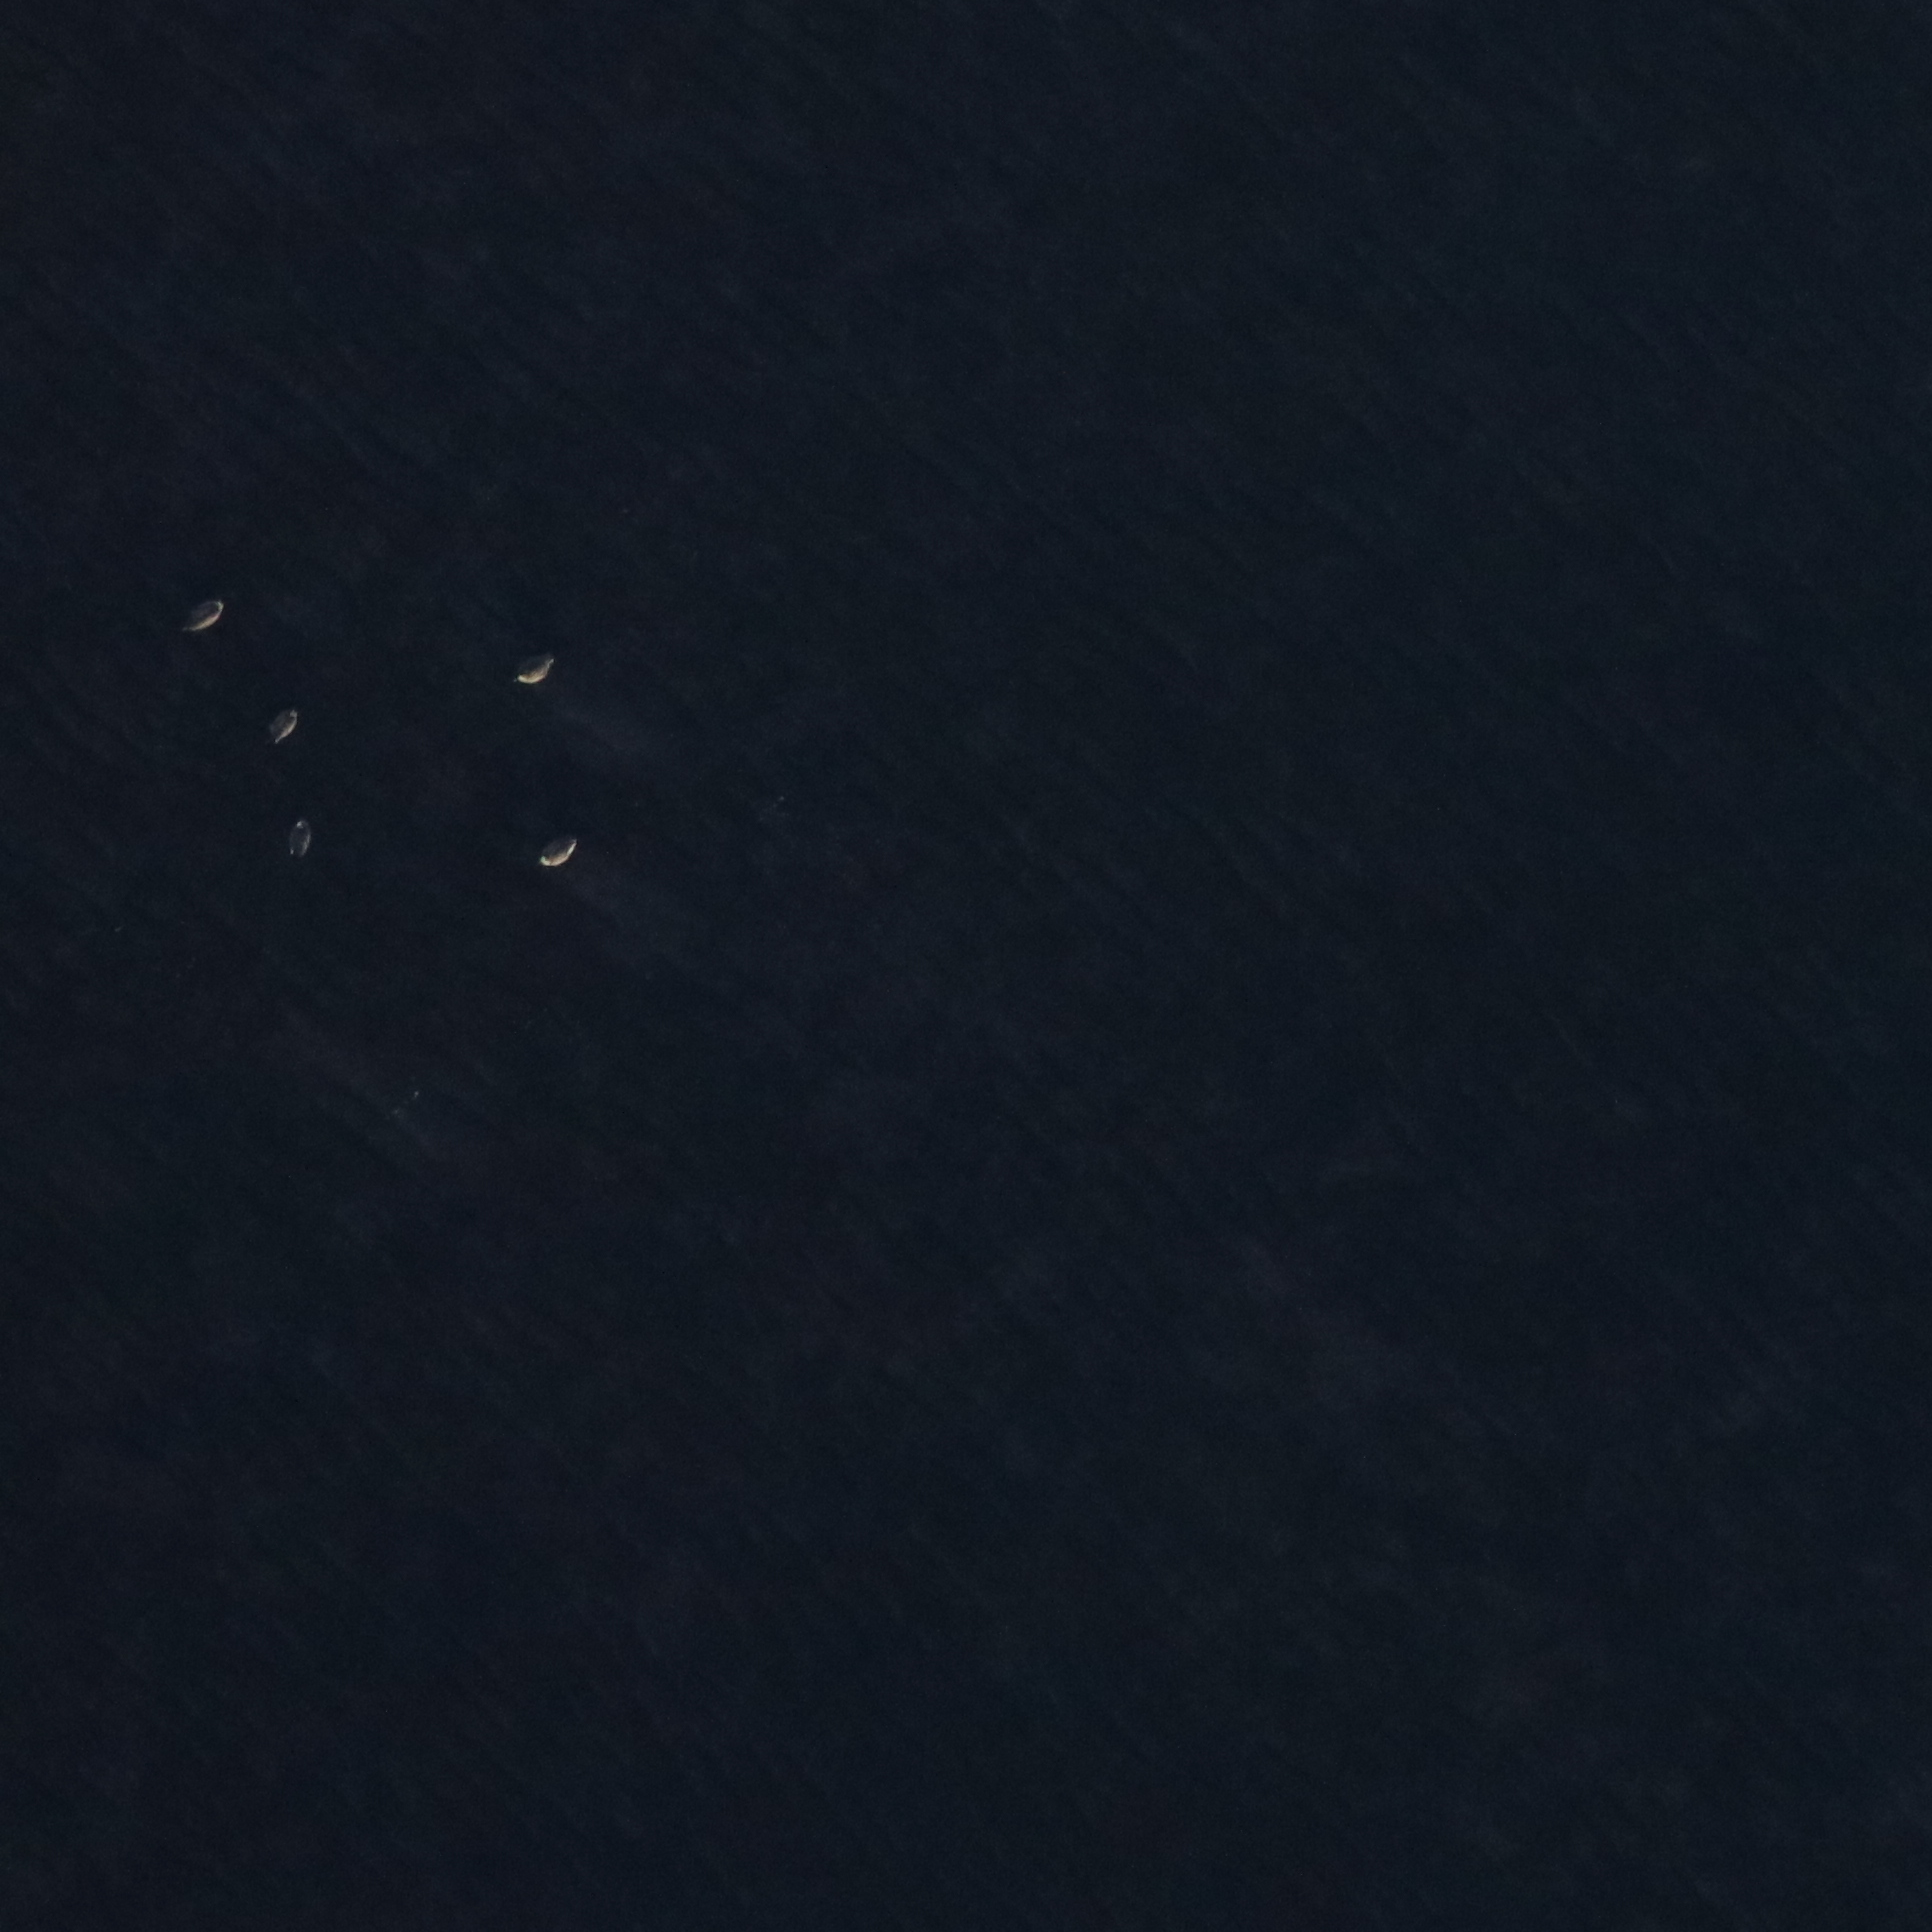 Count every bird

5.